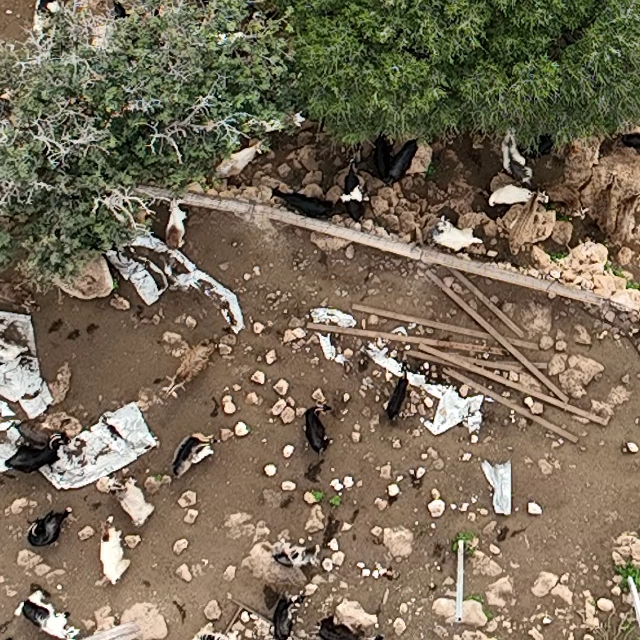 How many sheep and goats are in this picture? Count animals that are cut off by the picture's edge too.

32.